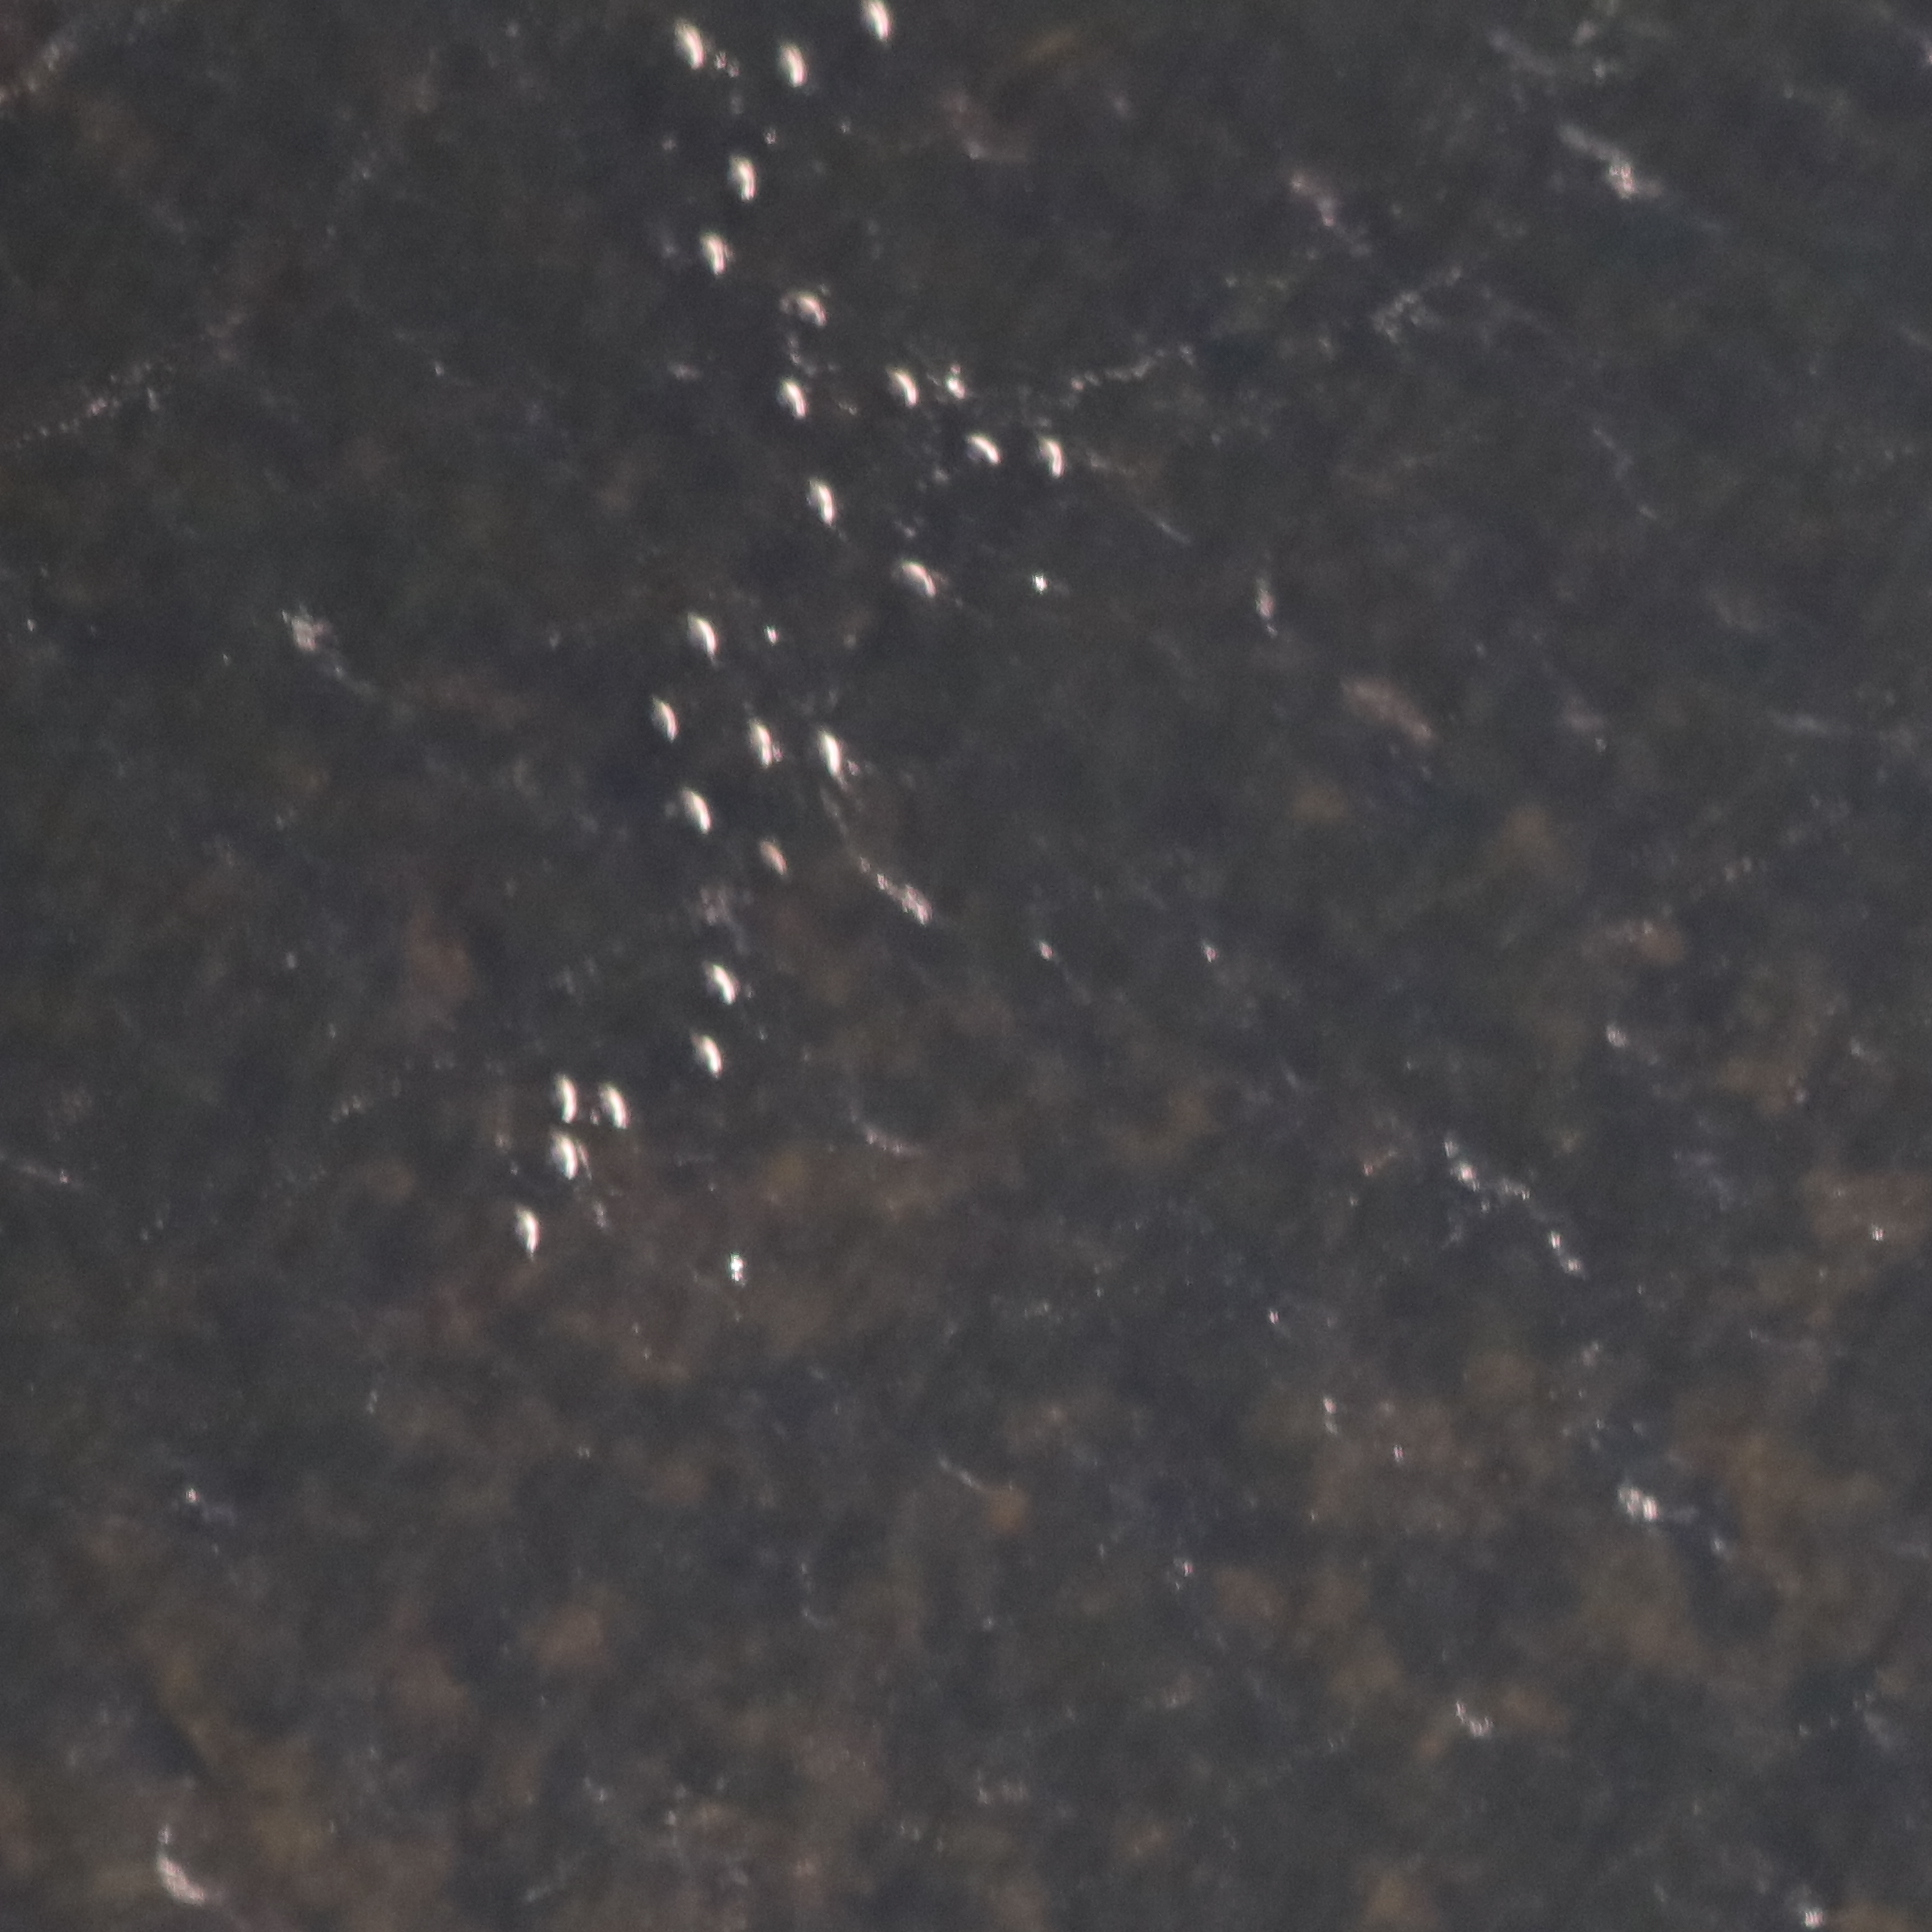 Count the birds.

24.